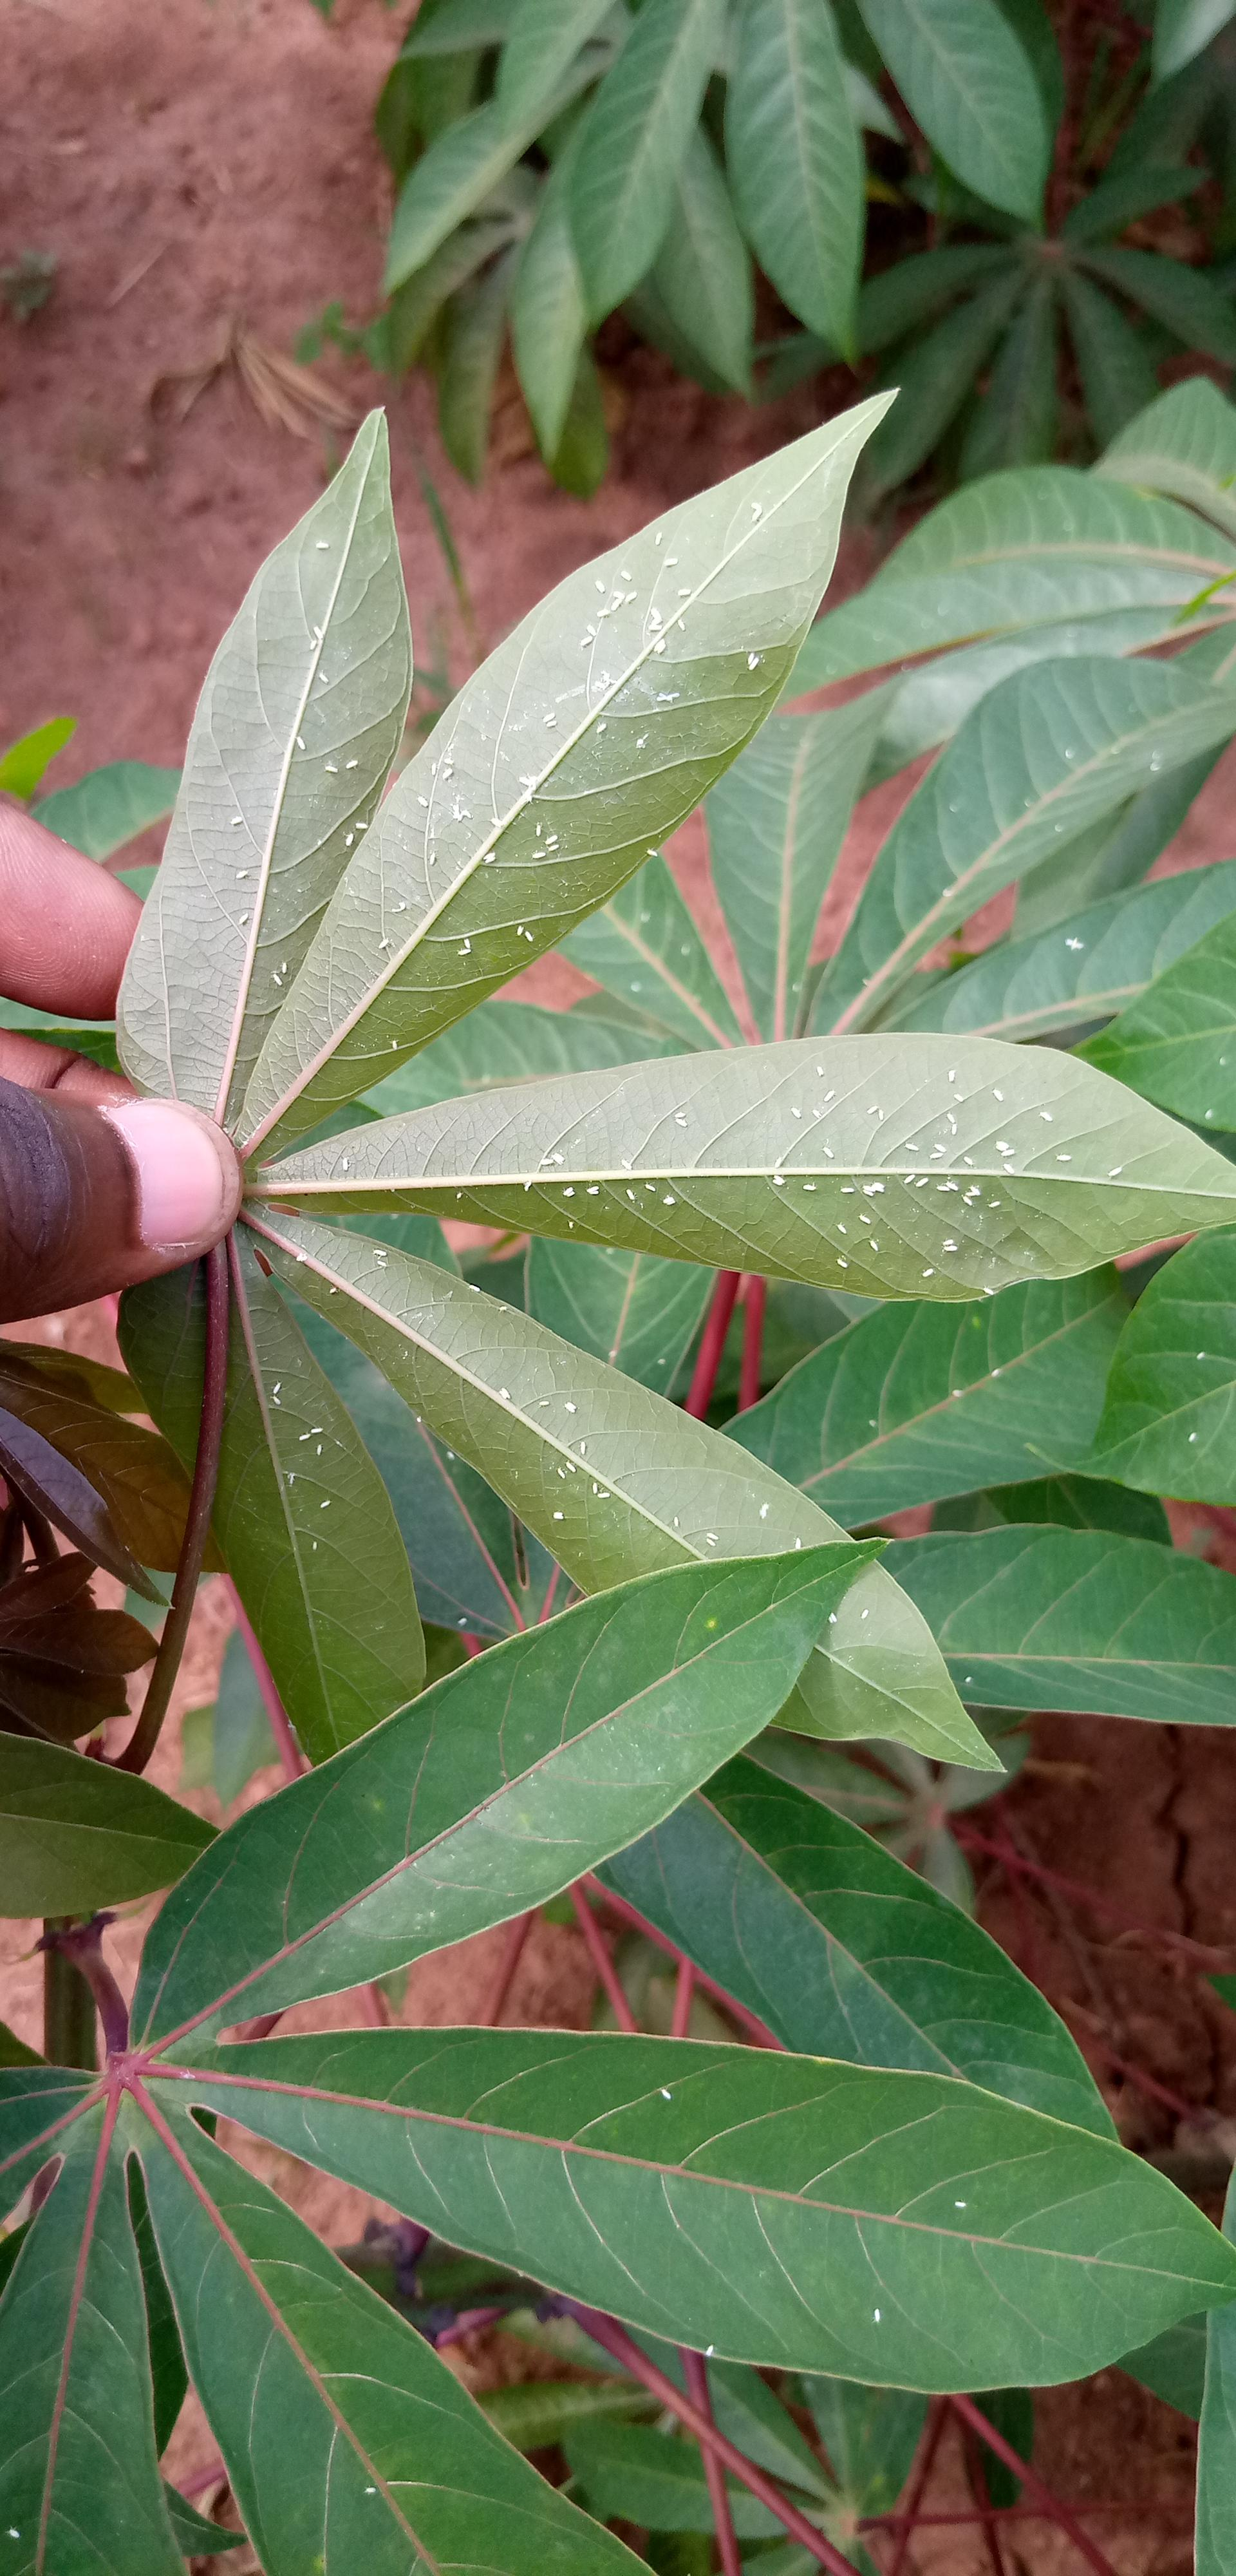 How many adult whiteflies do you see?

132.